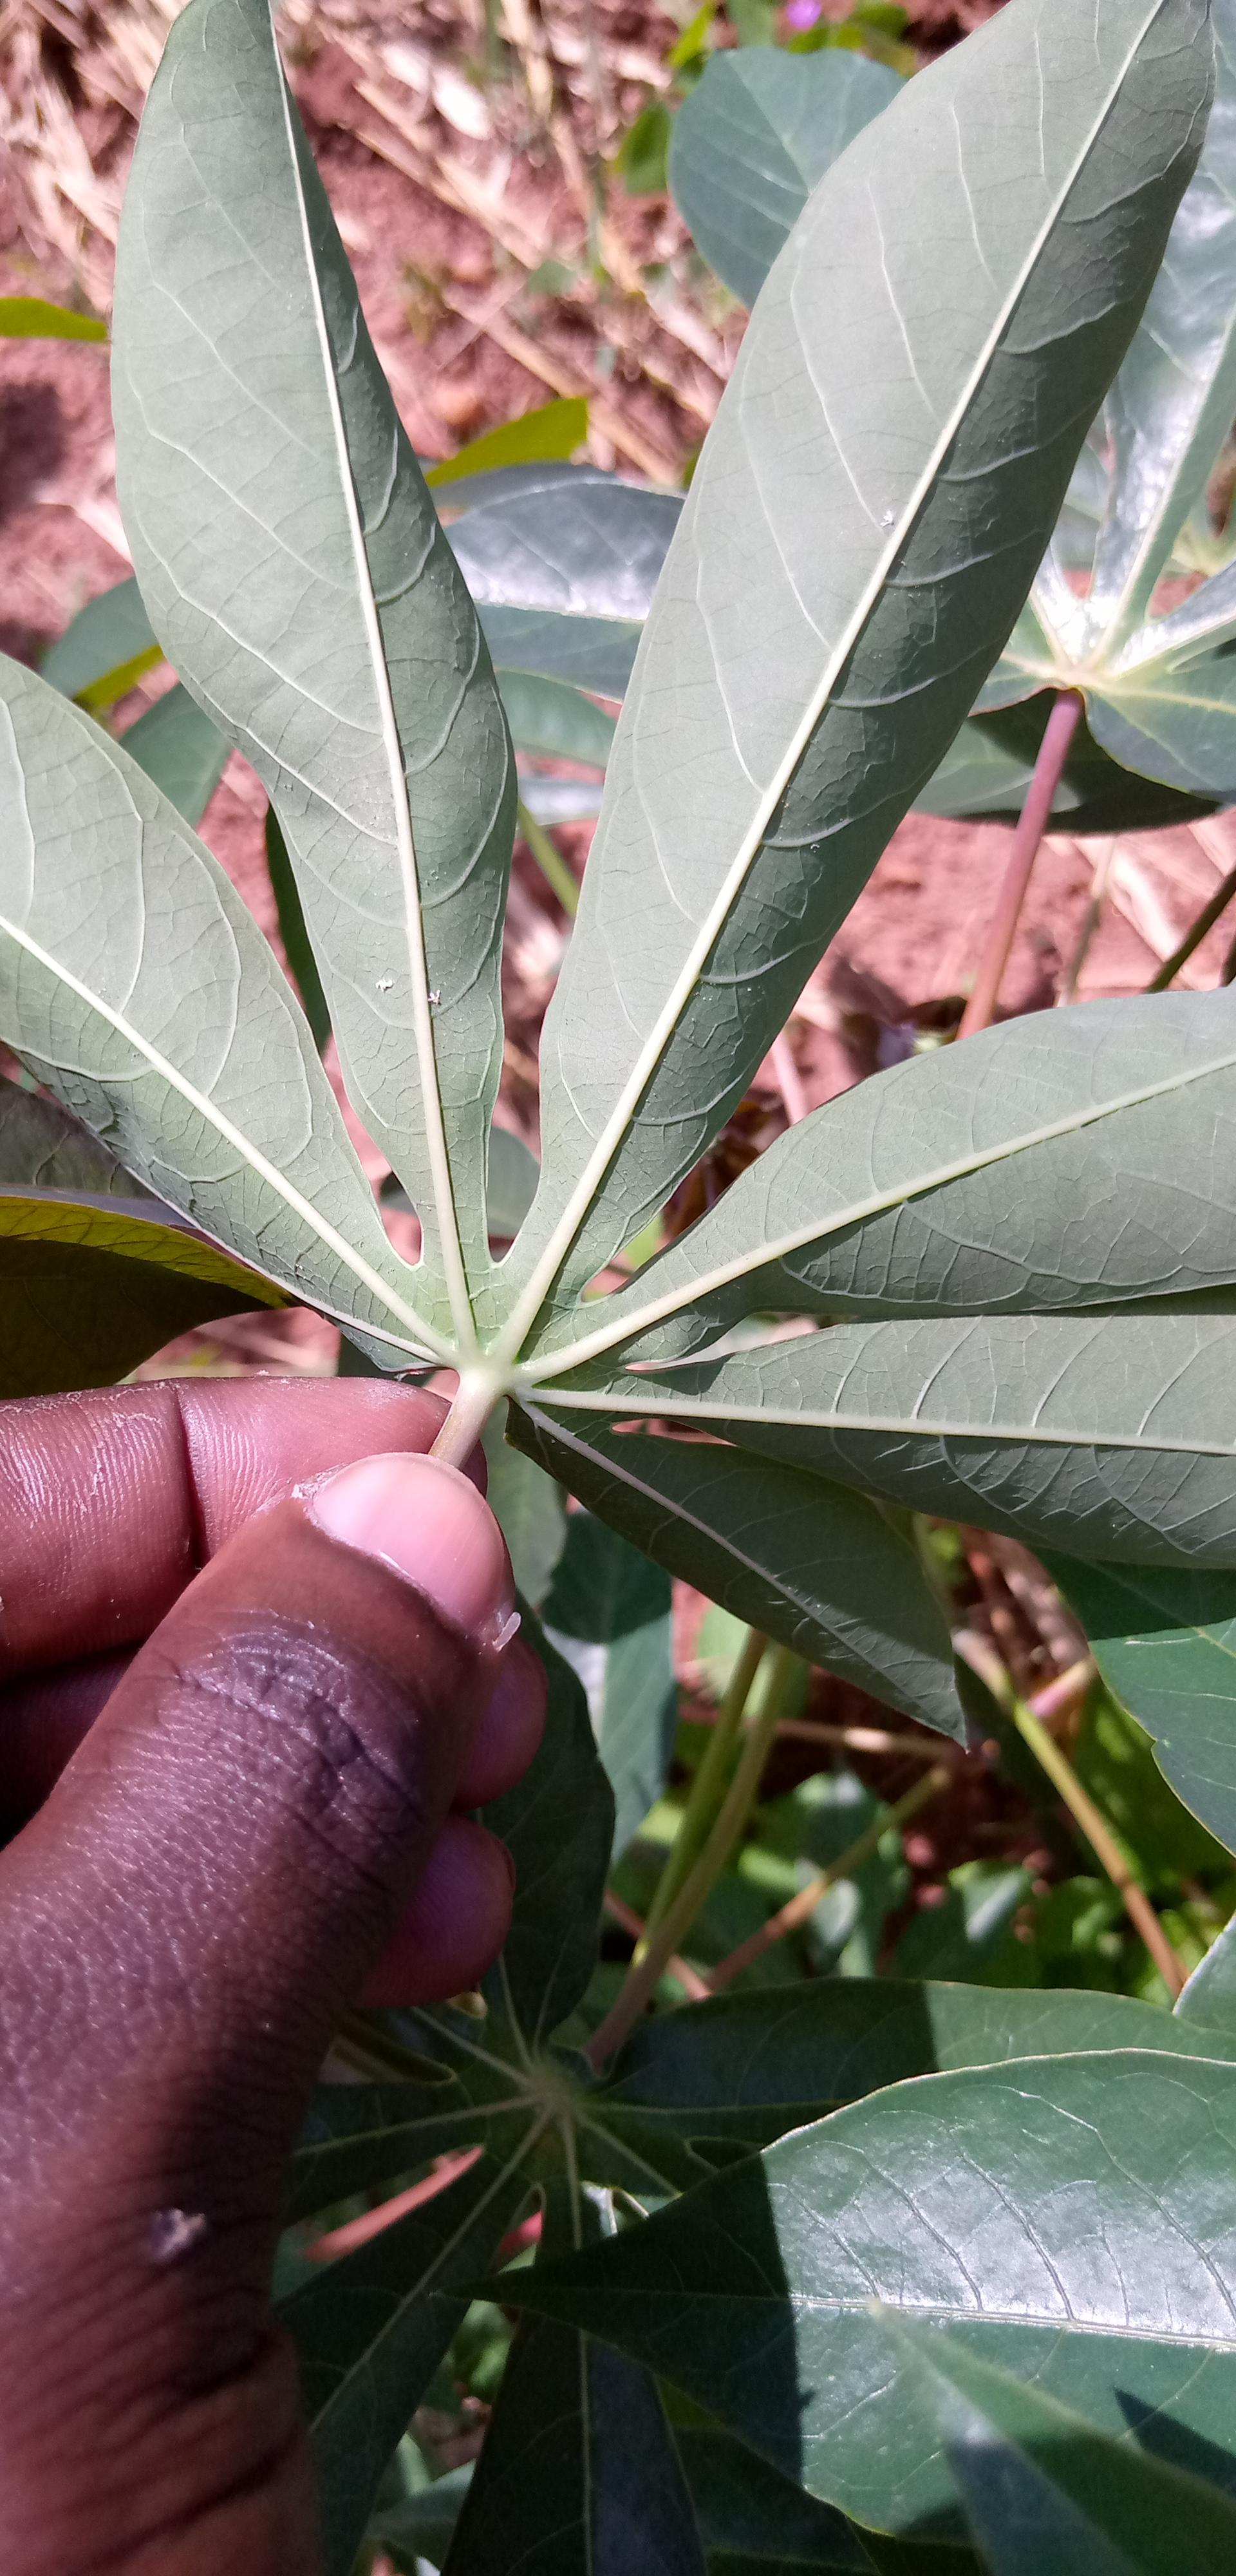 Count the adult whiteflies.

3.